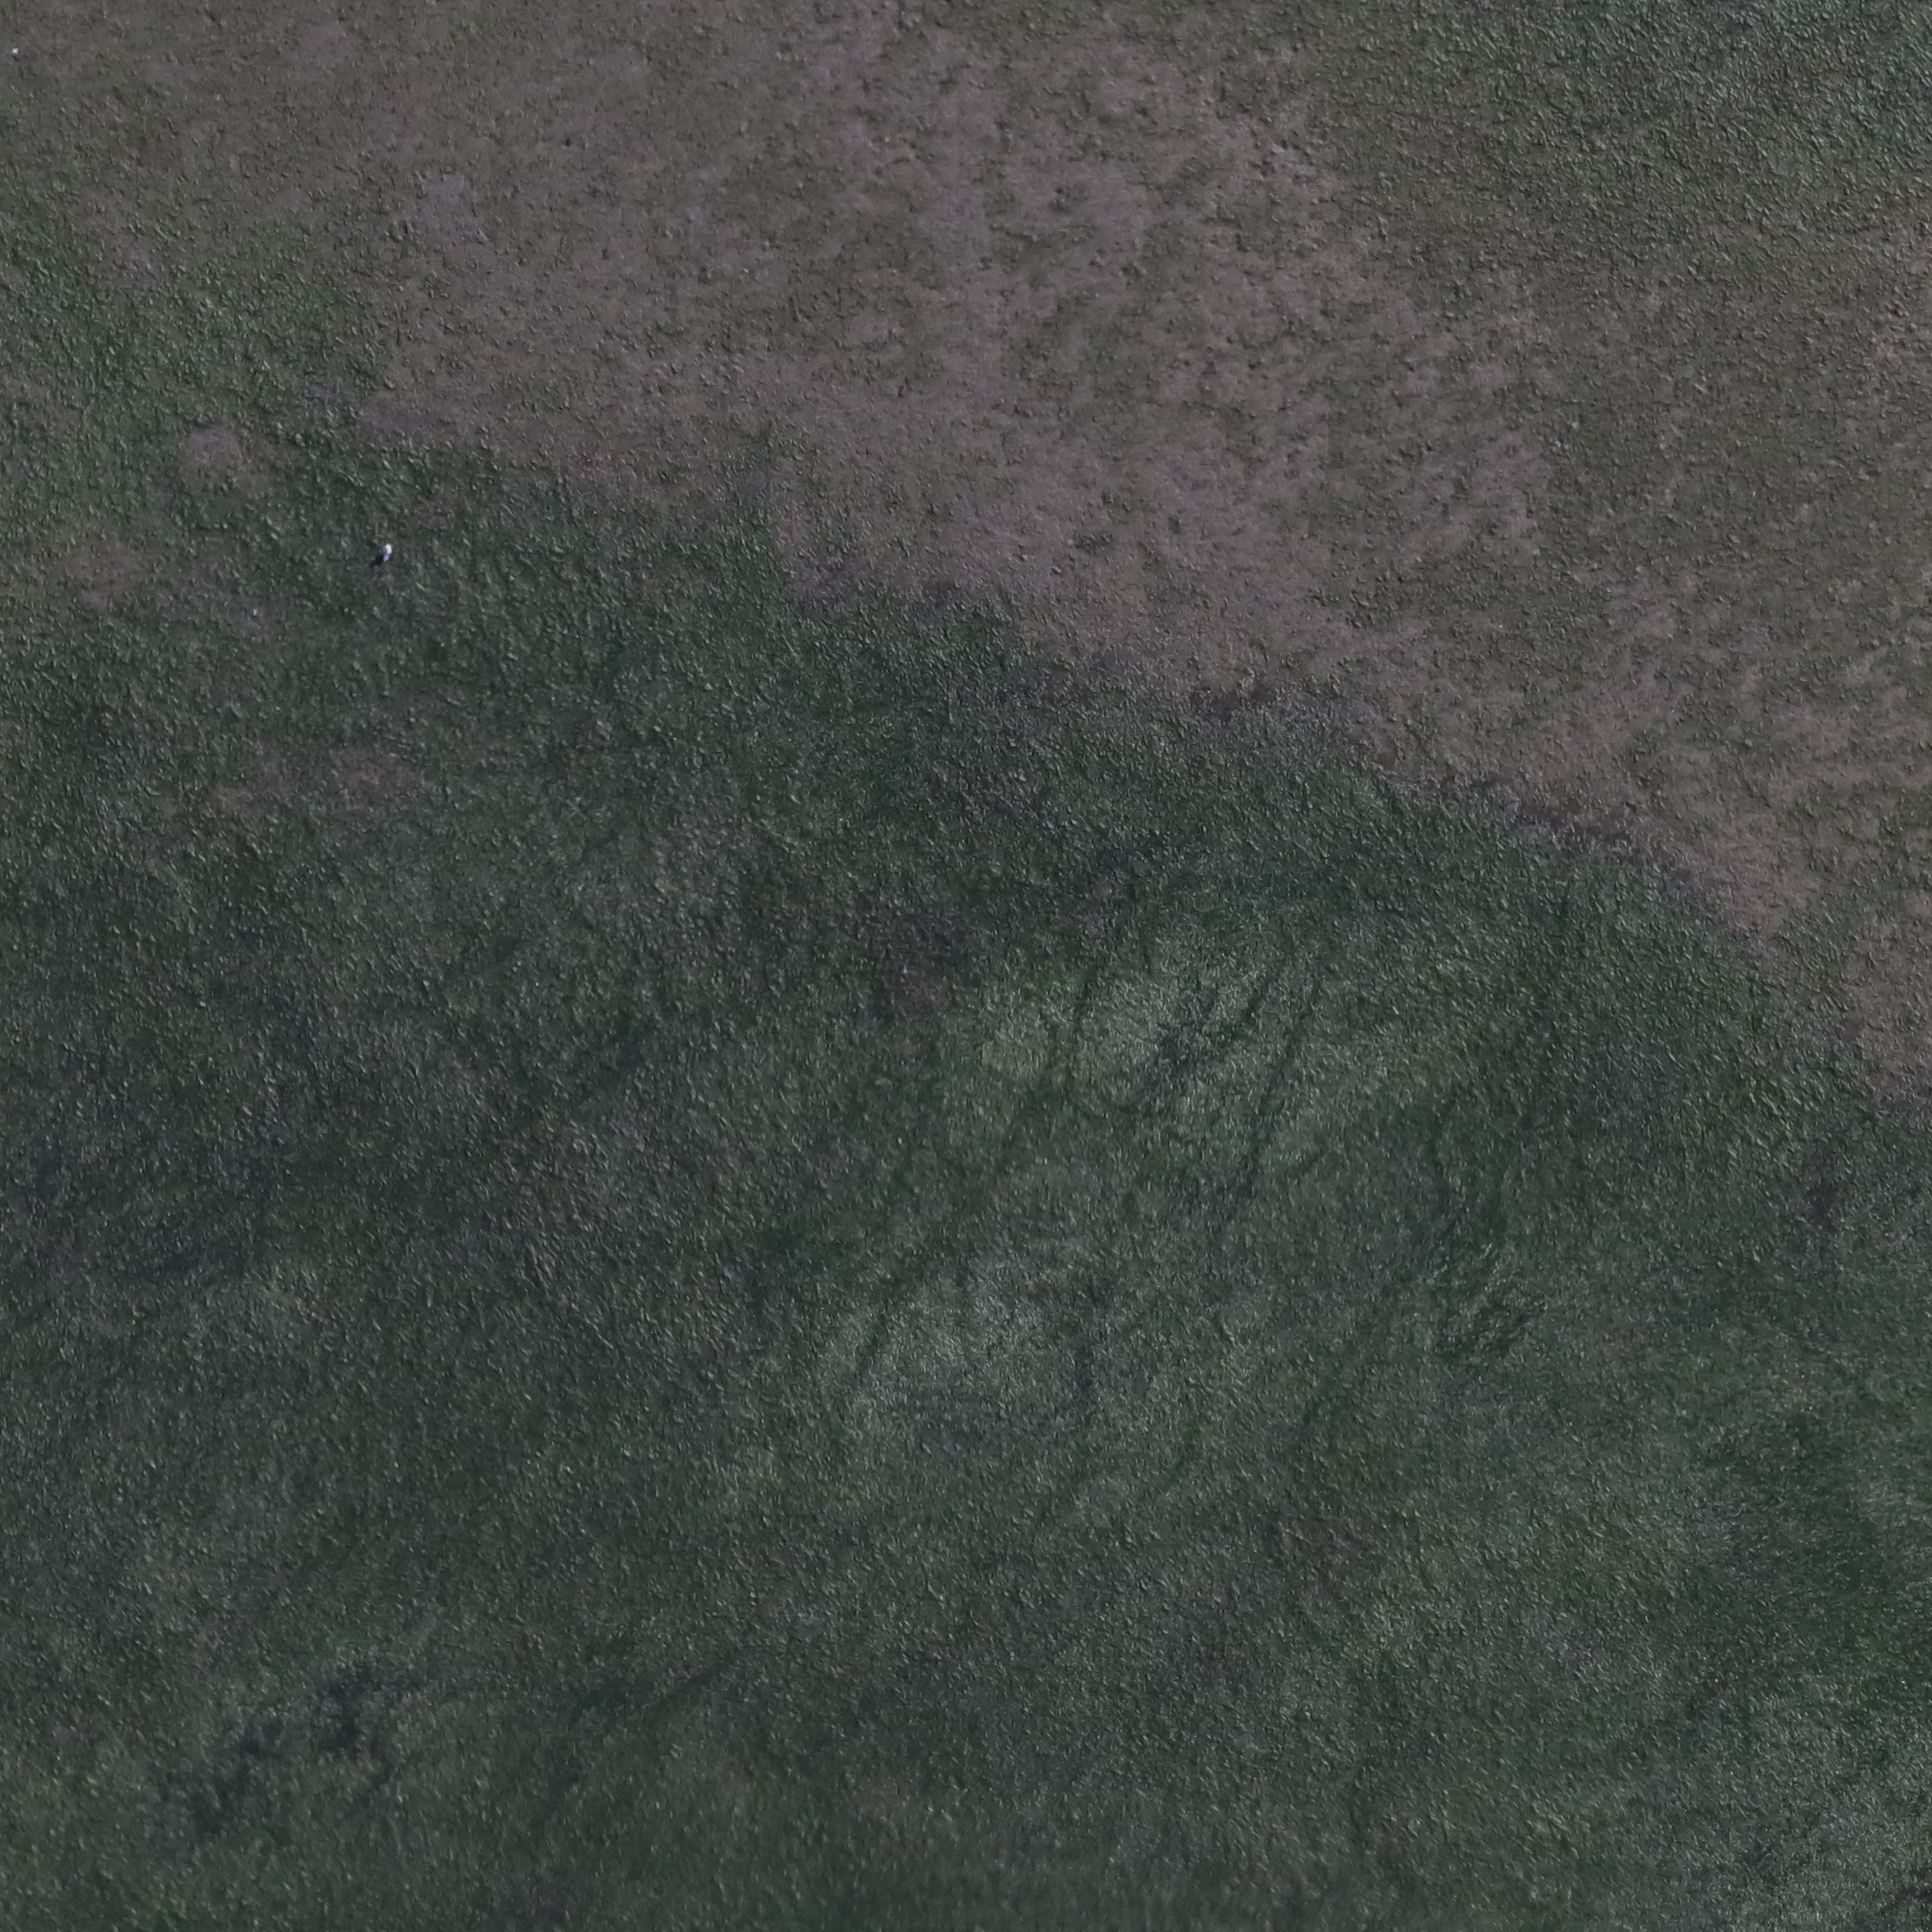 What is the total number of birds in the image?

1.